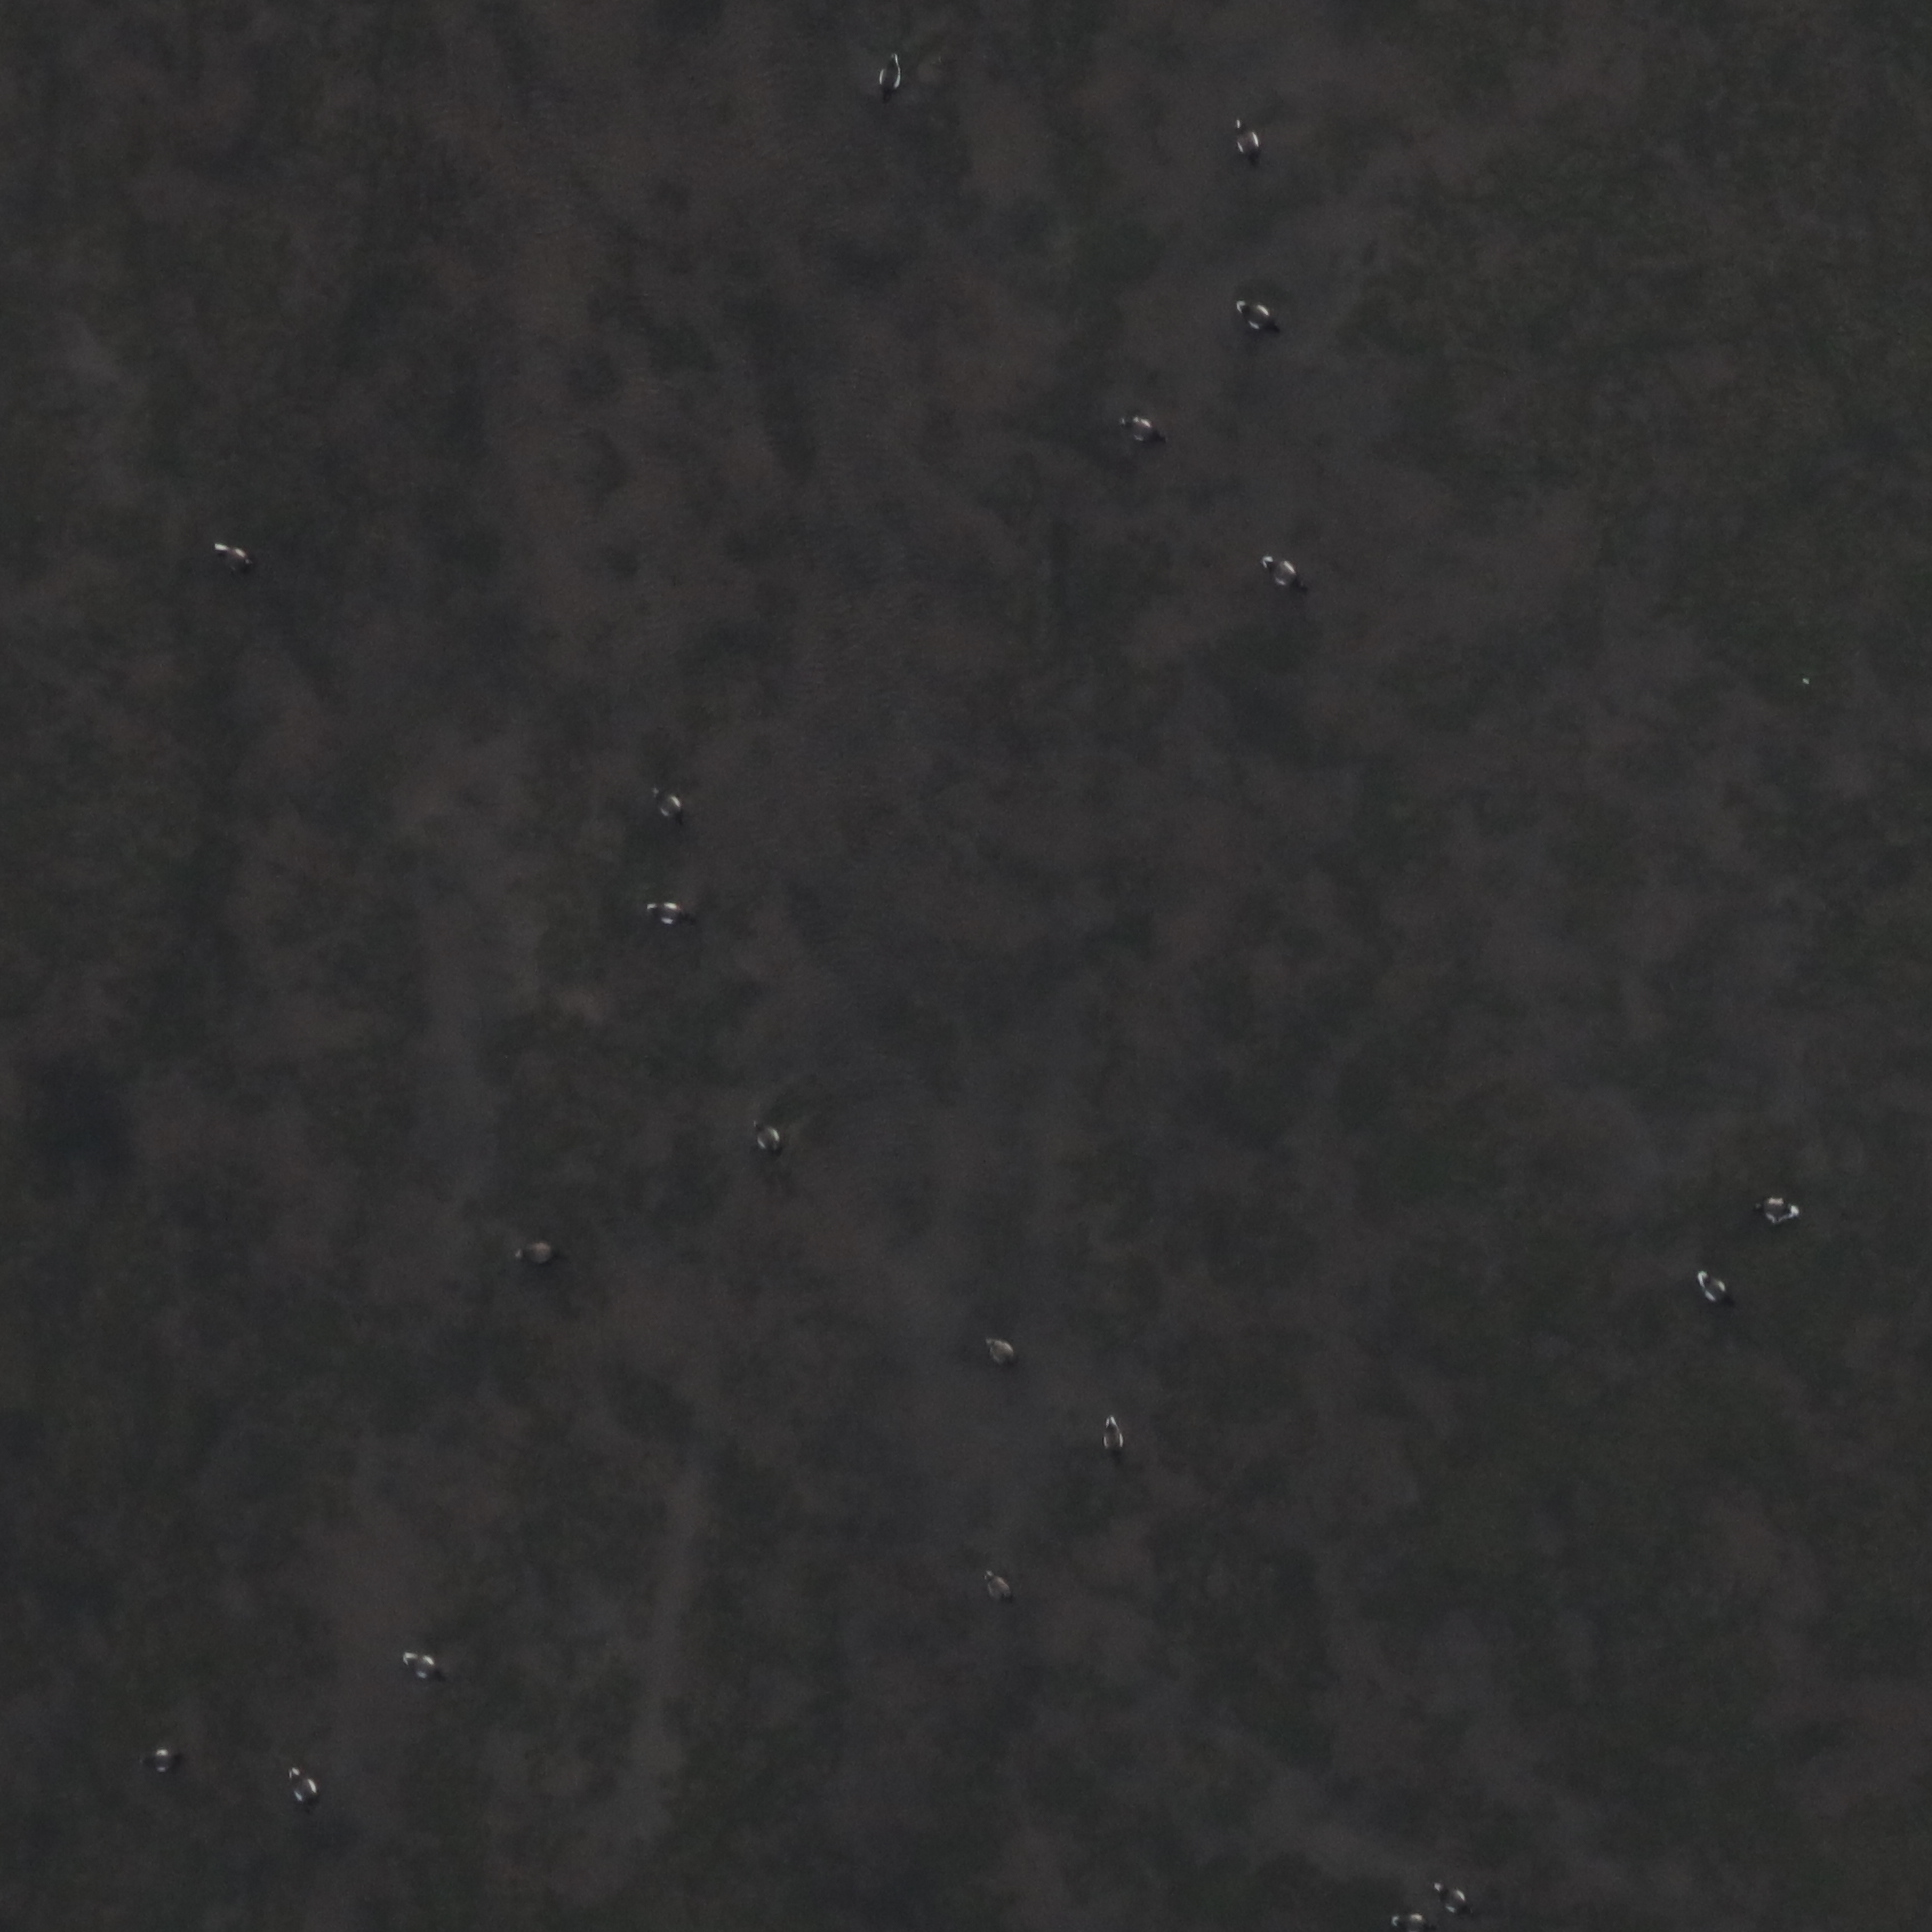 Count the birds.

20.